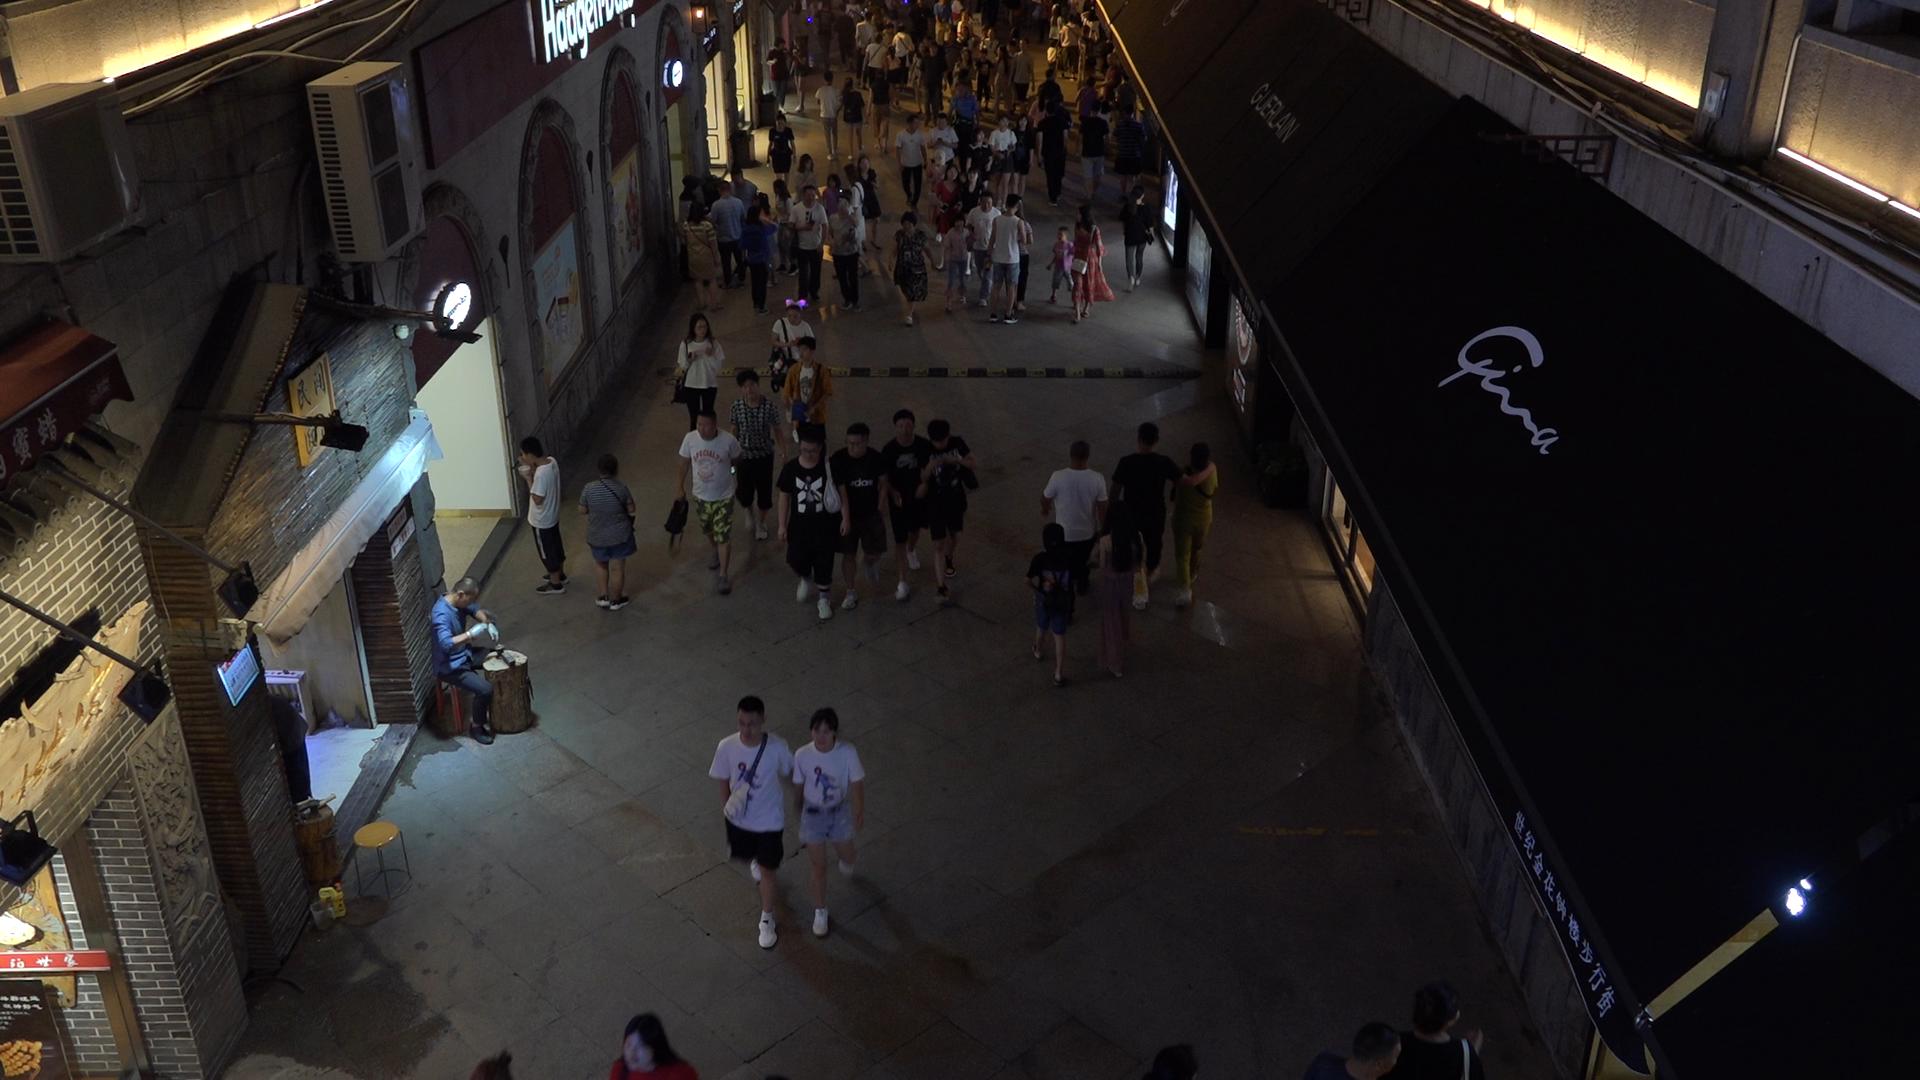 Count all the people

97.